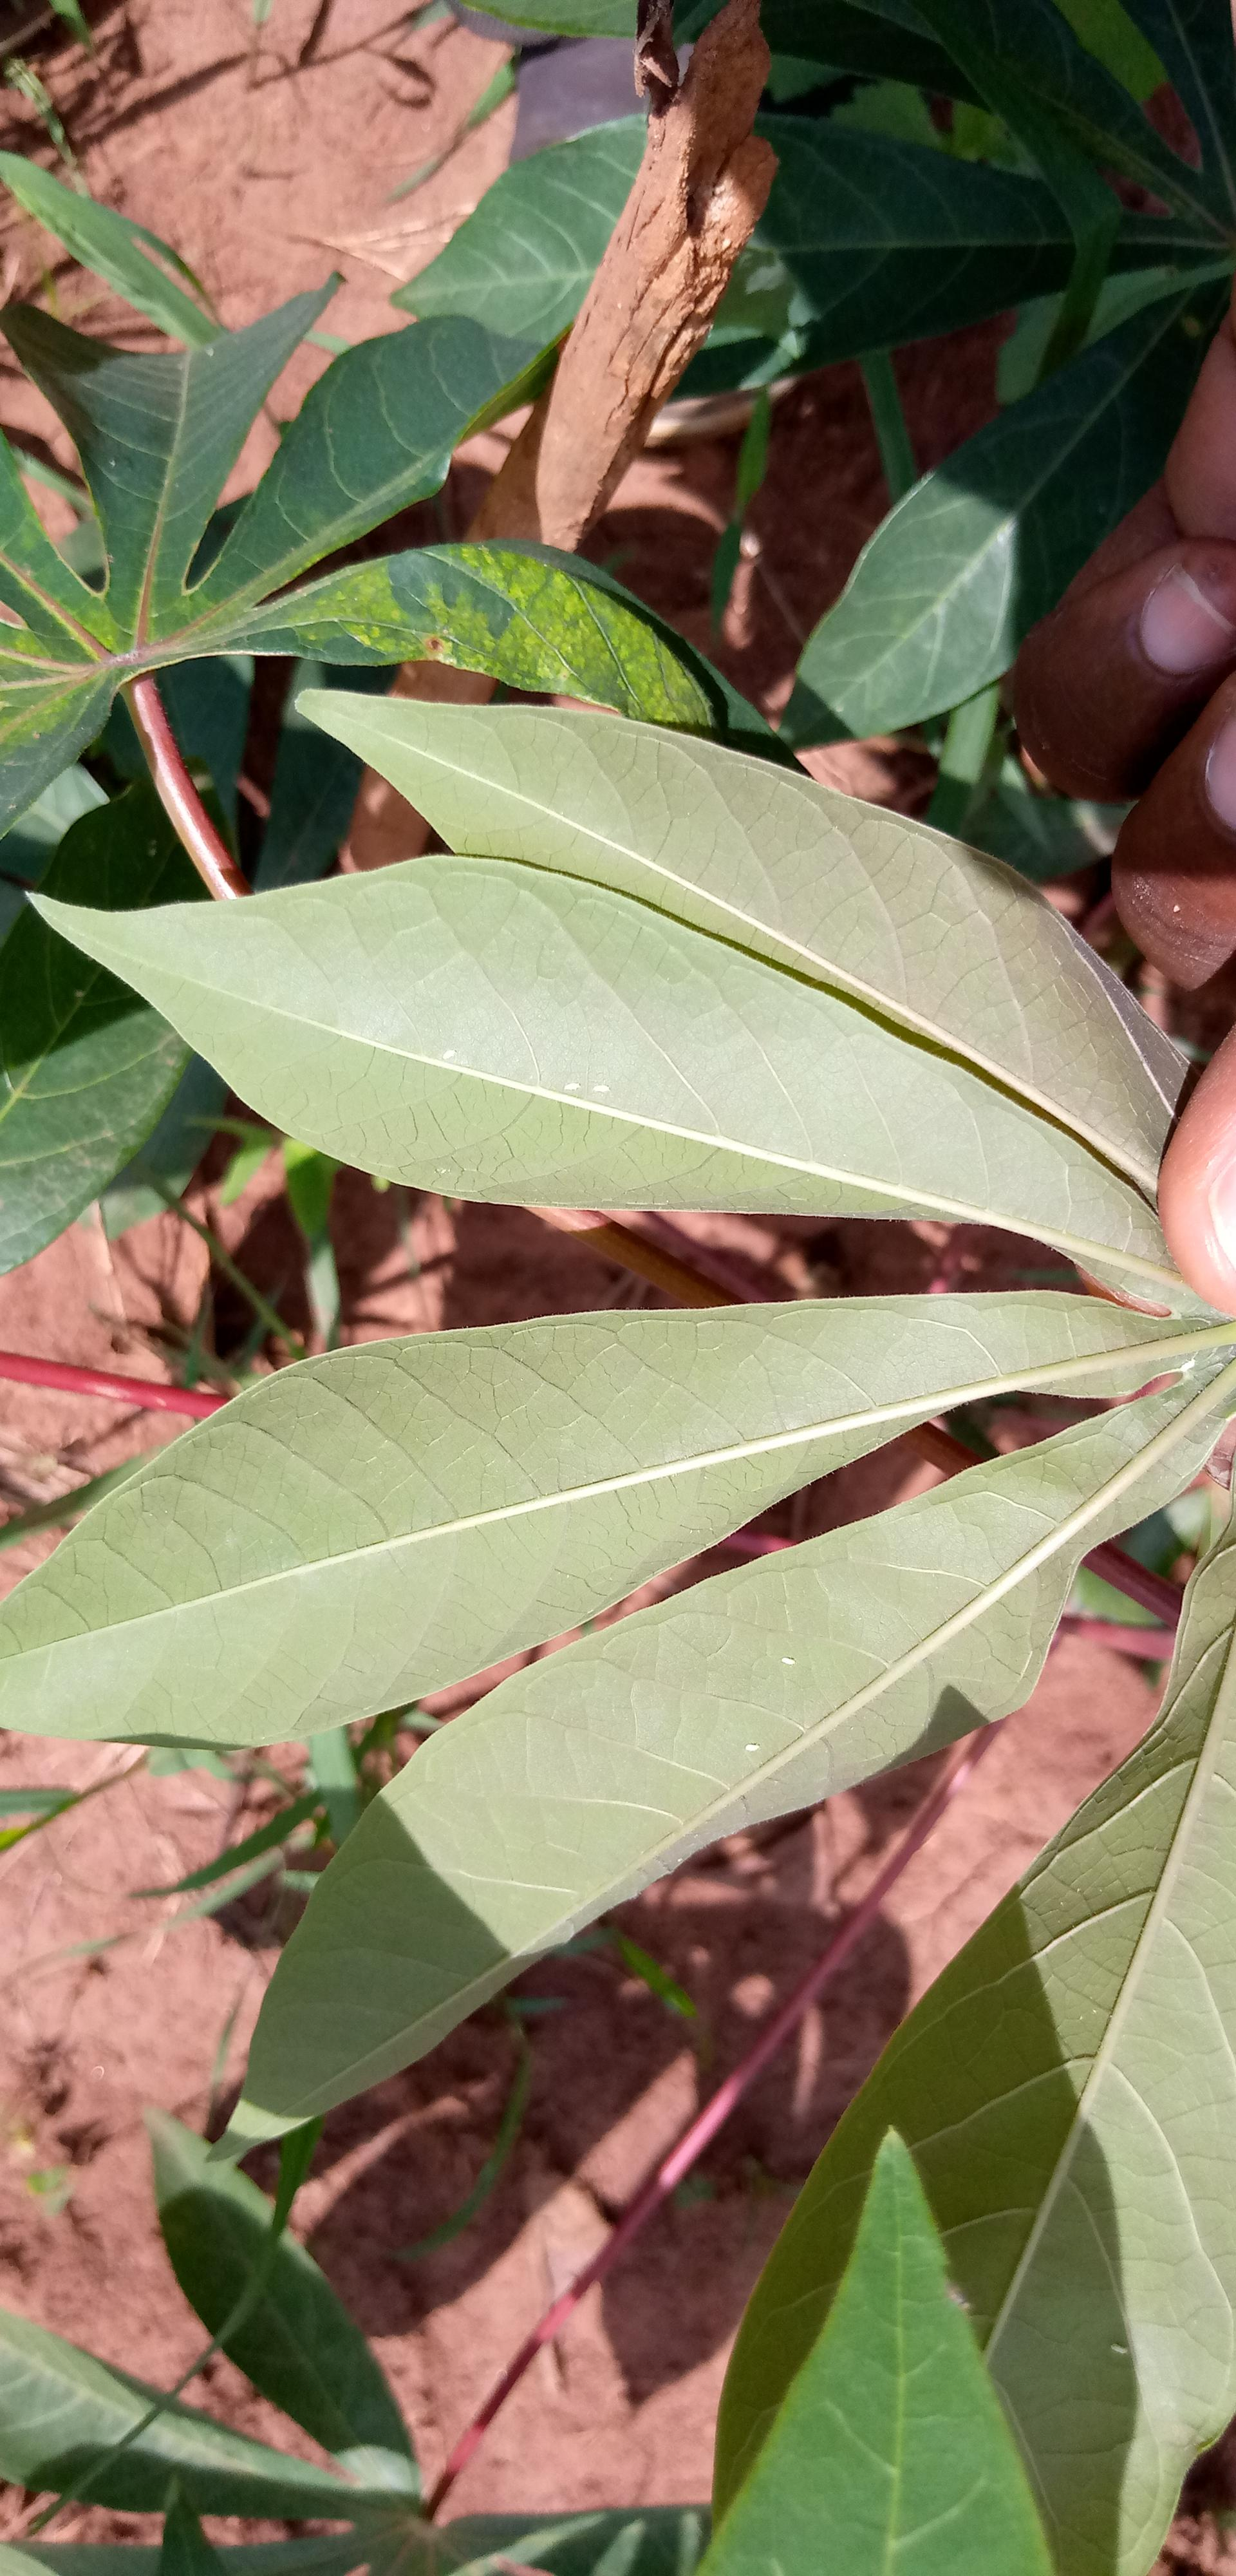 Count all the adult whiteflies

7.